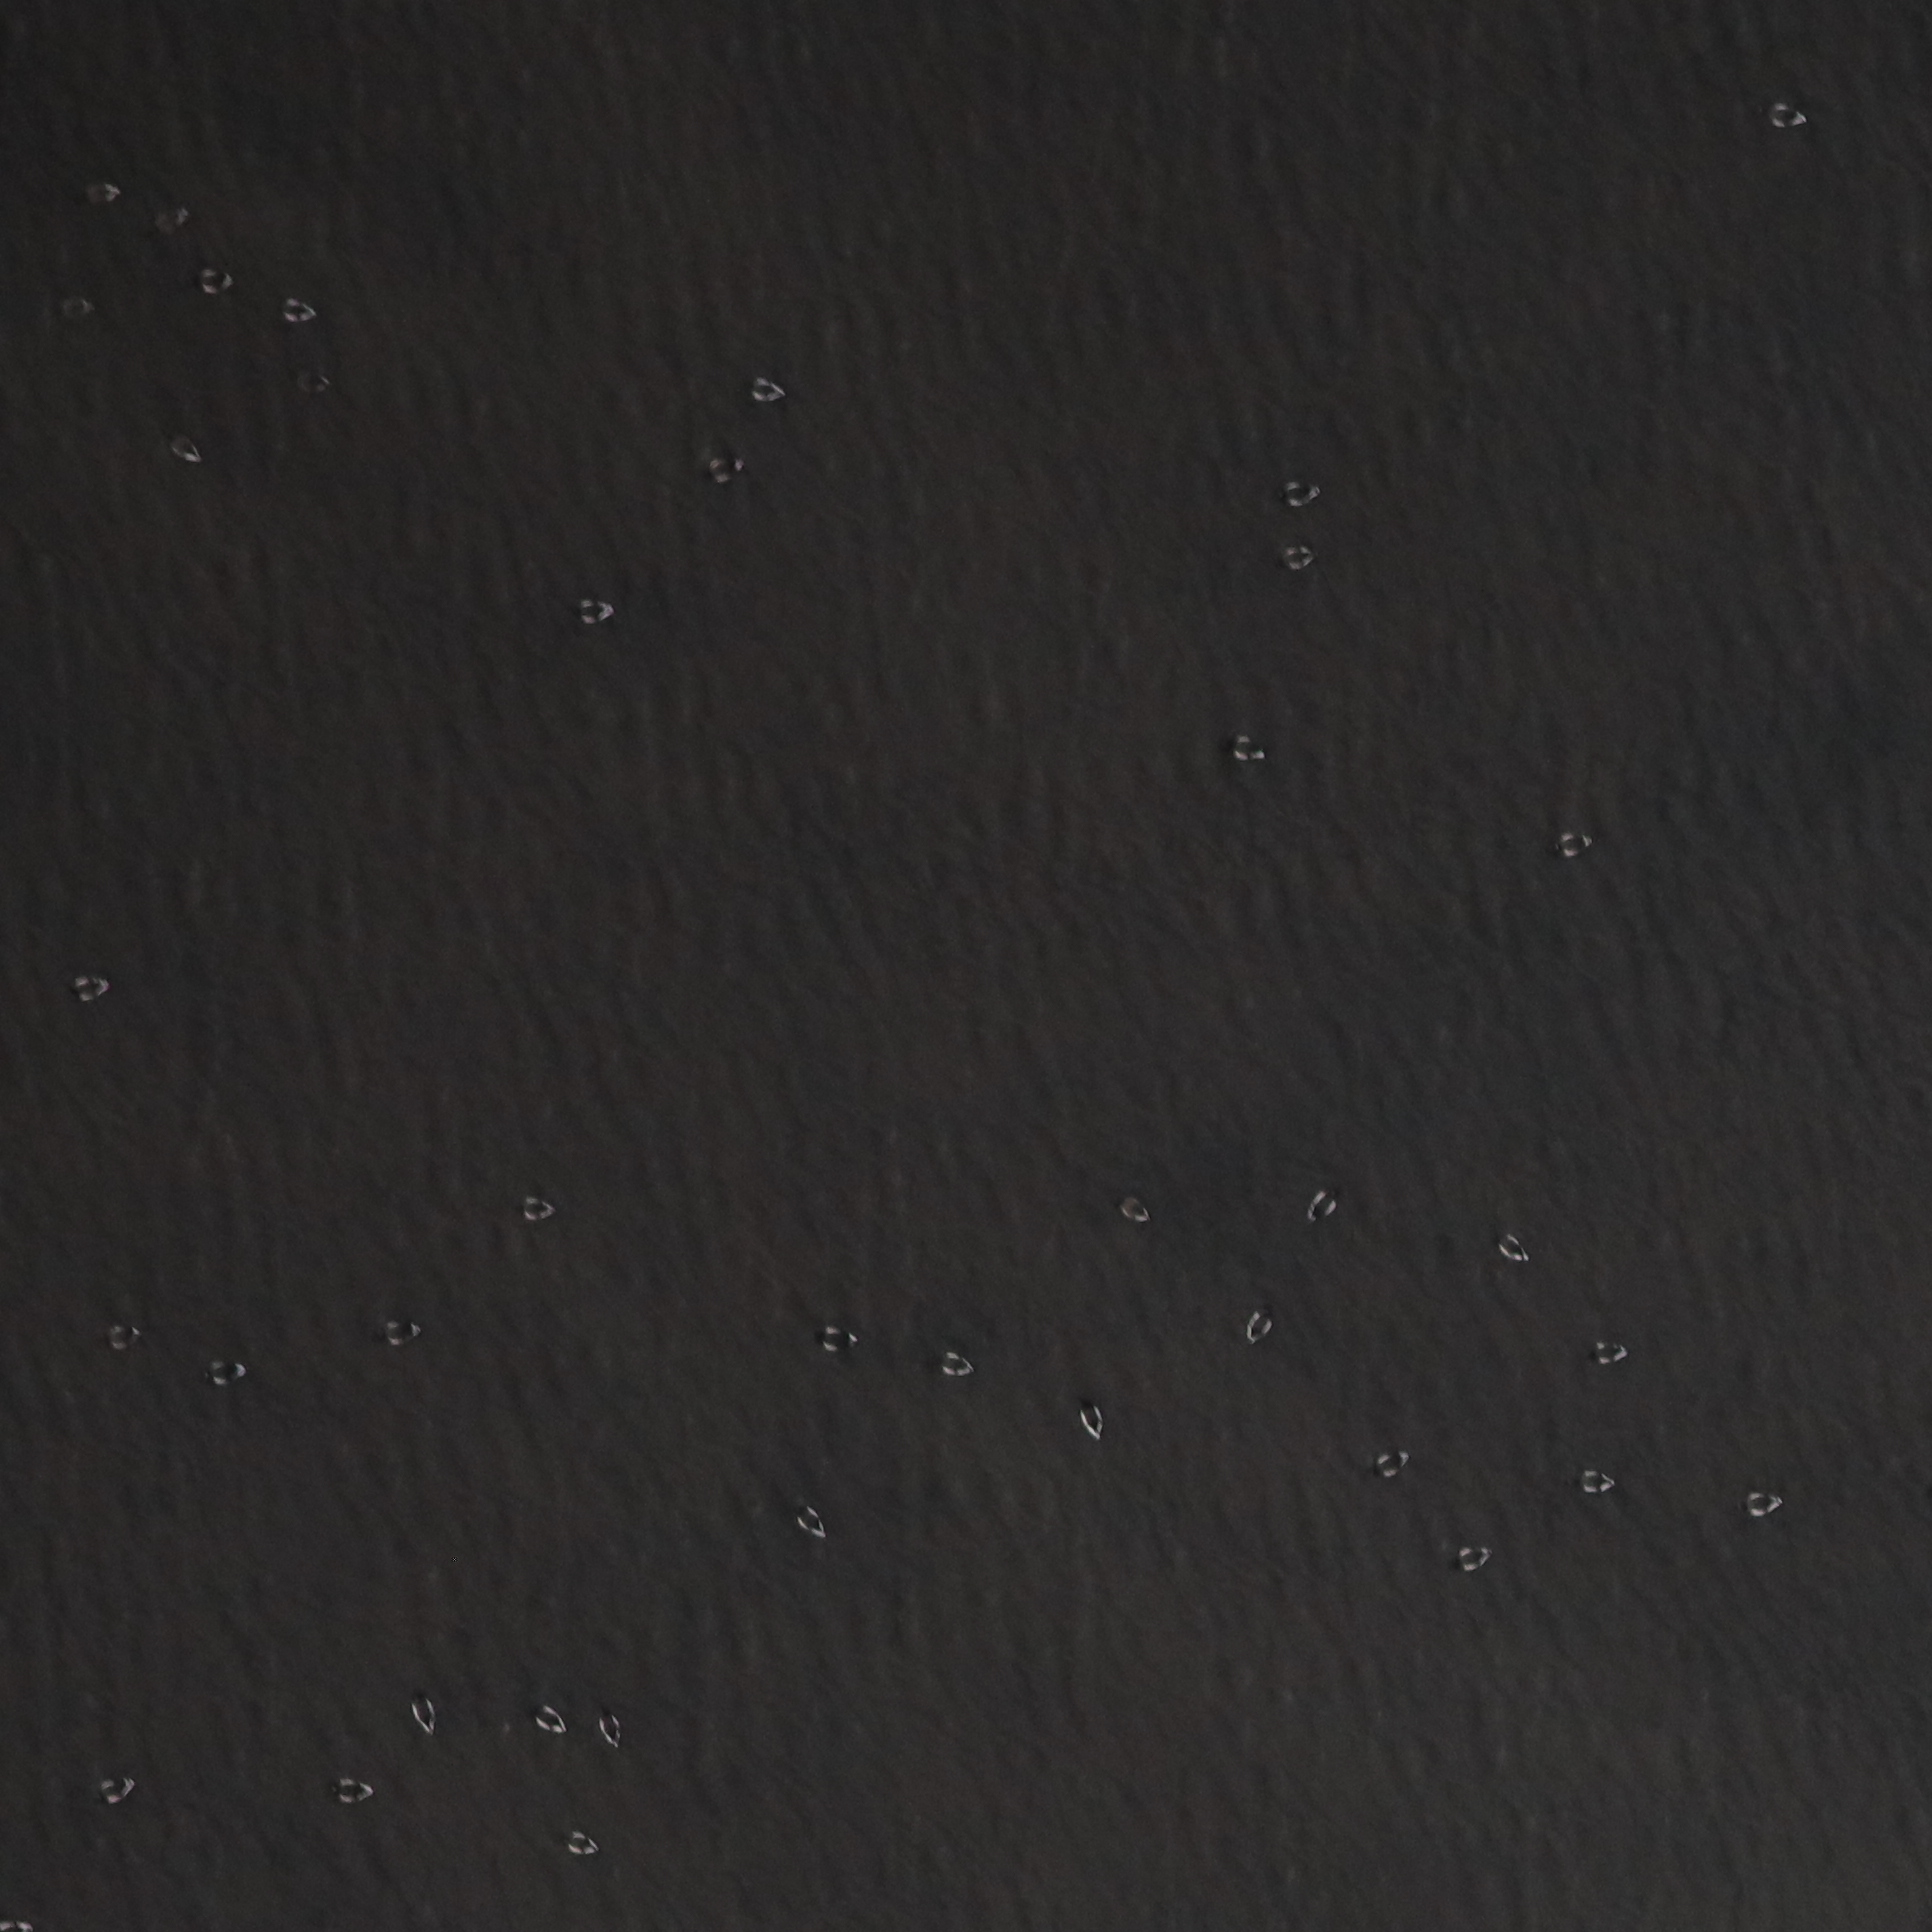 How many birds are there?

40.